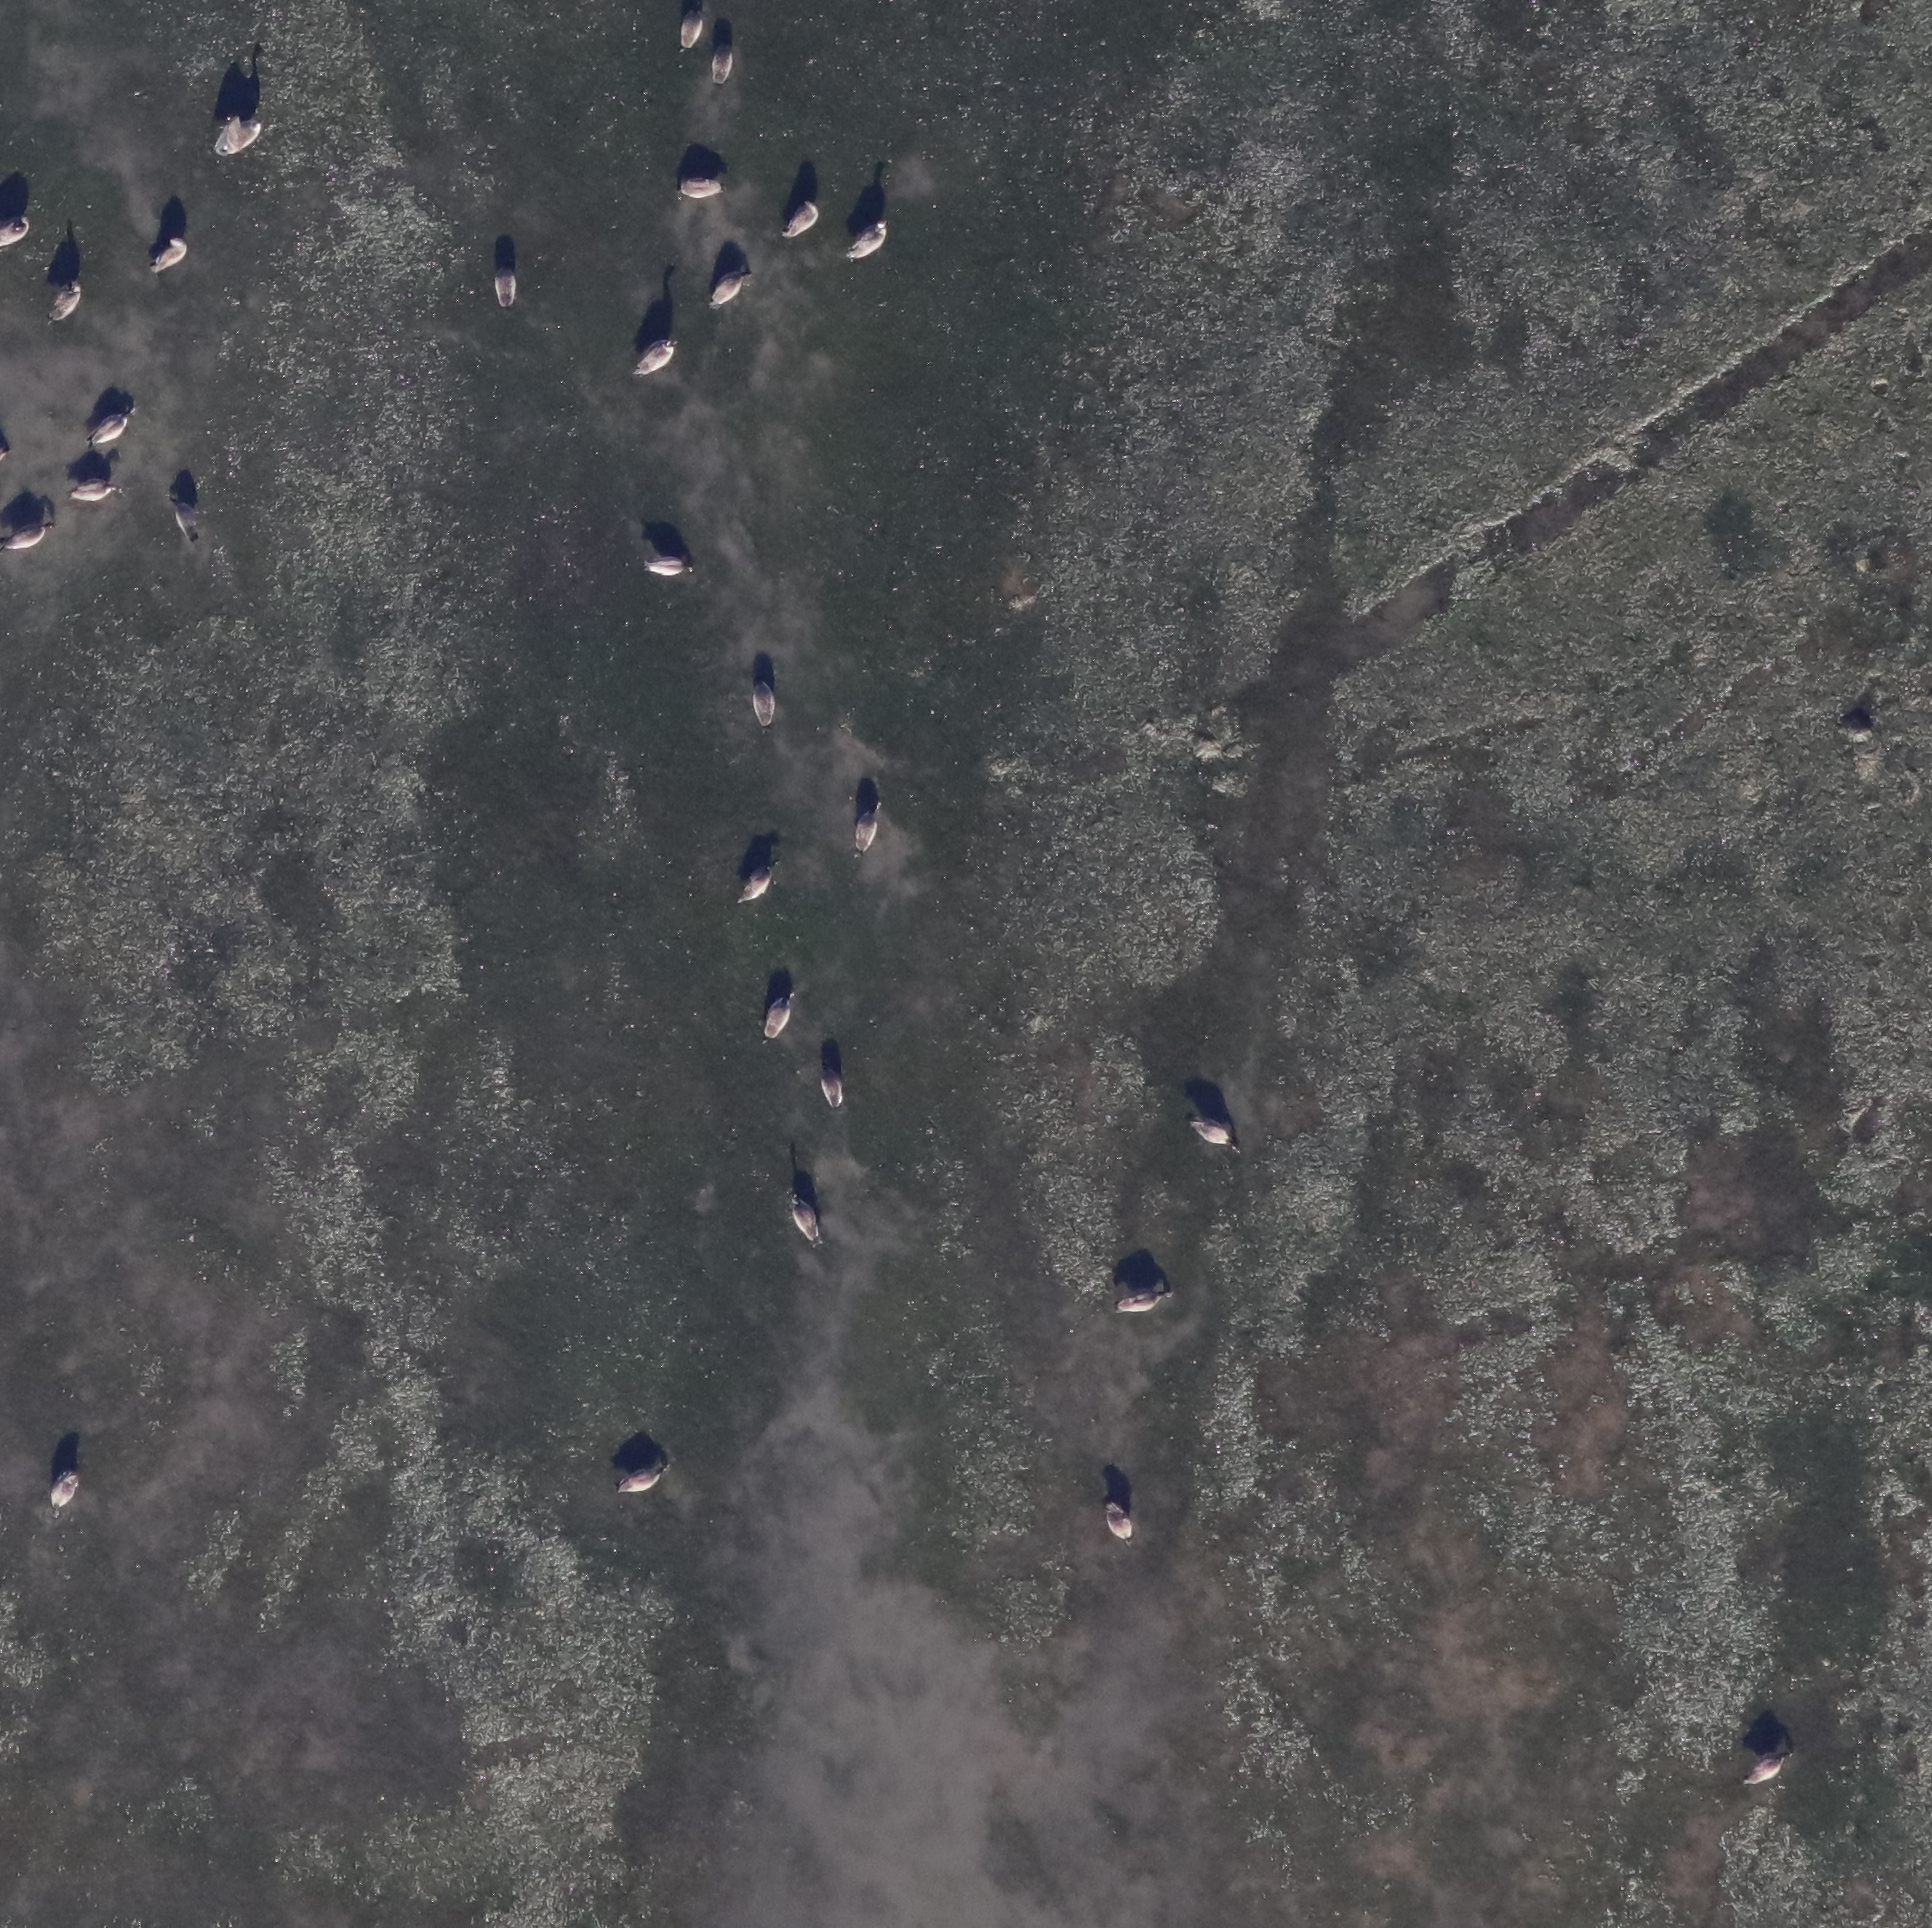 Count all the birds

29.